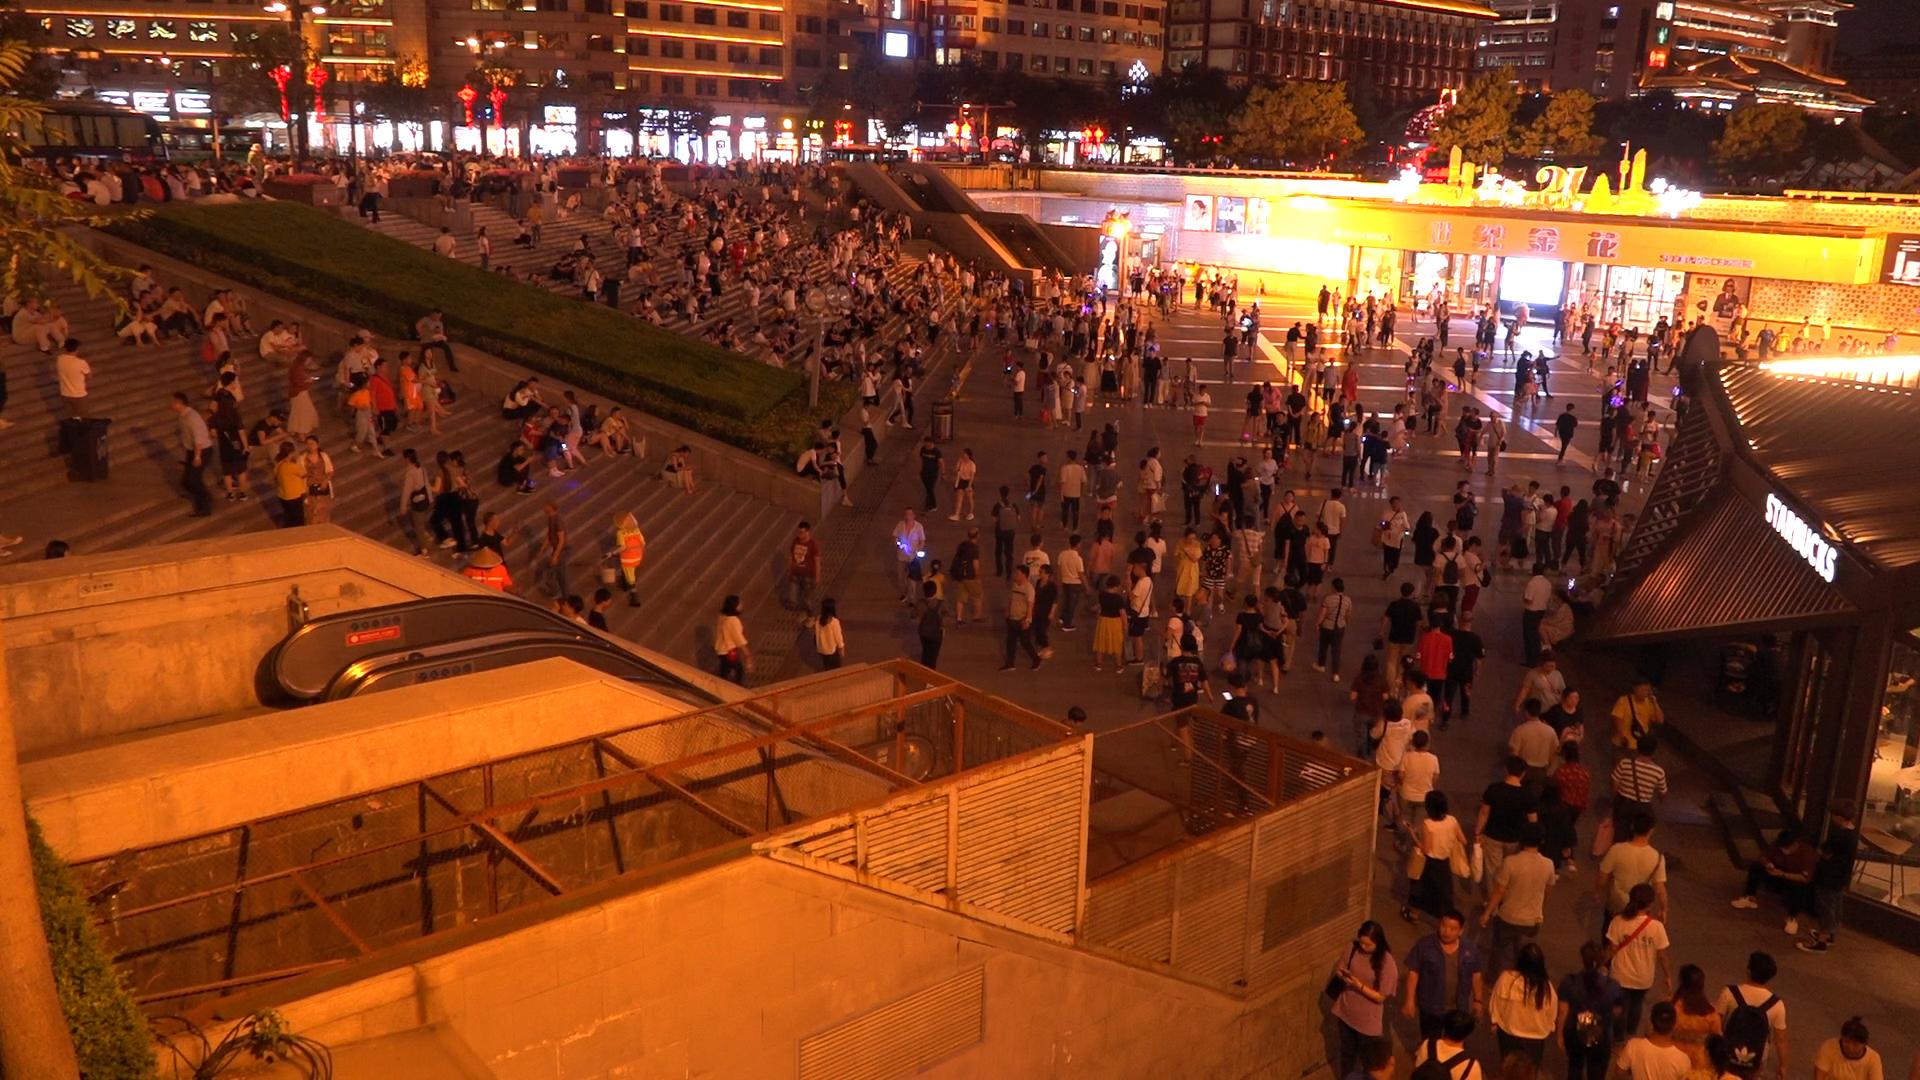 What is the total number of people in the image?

609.